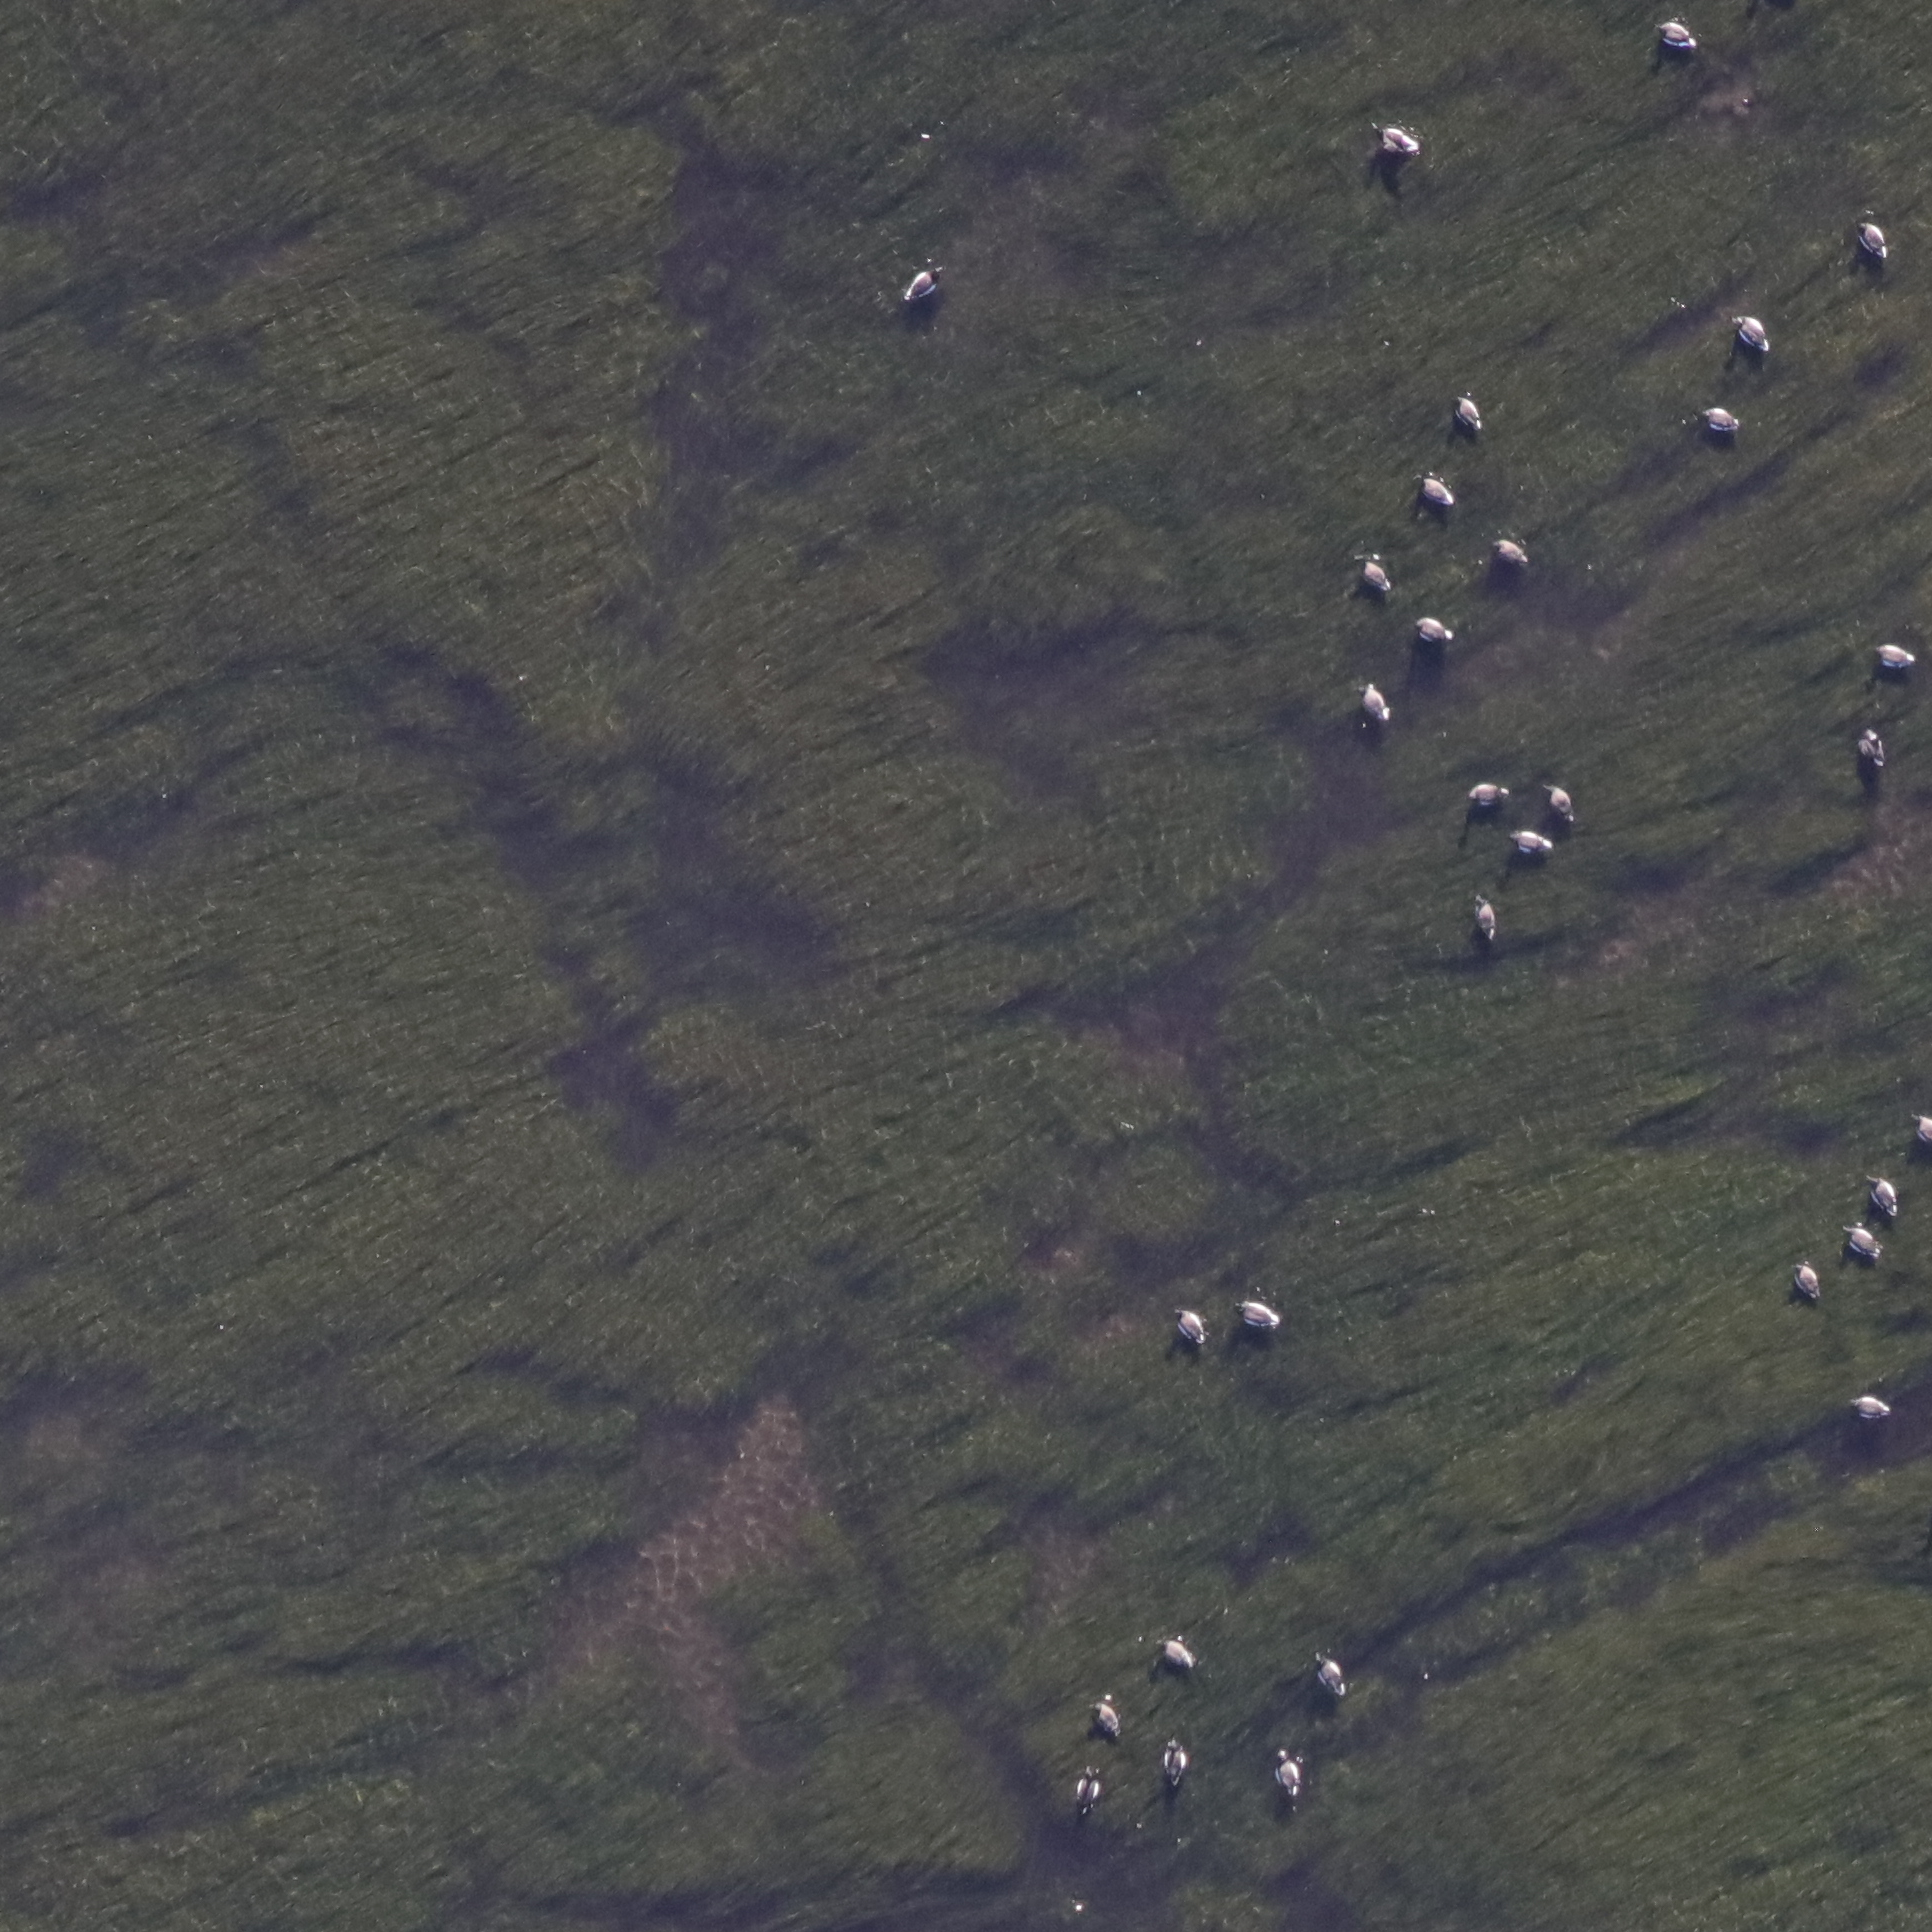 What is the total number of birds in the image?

31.